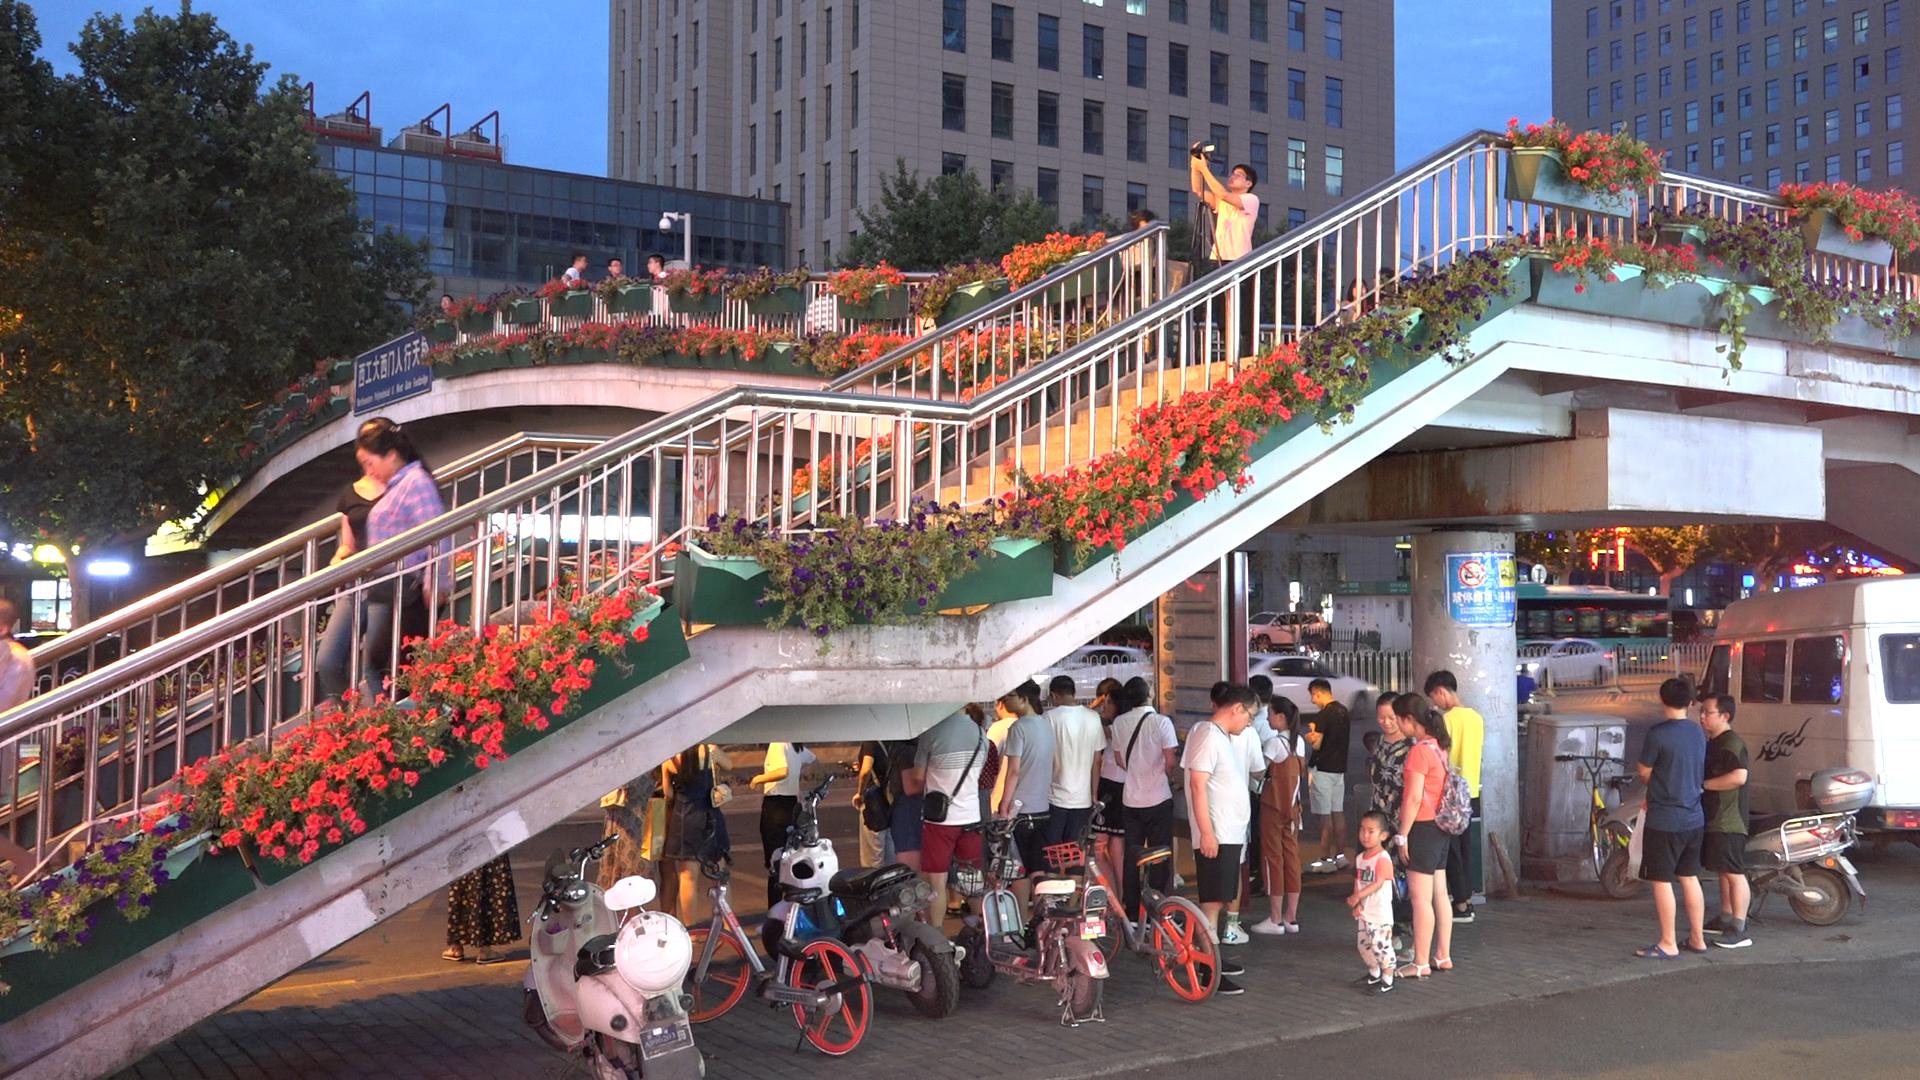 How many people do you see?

25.